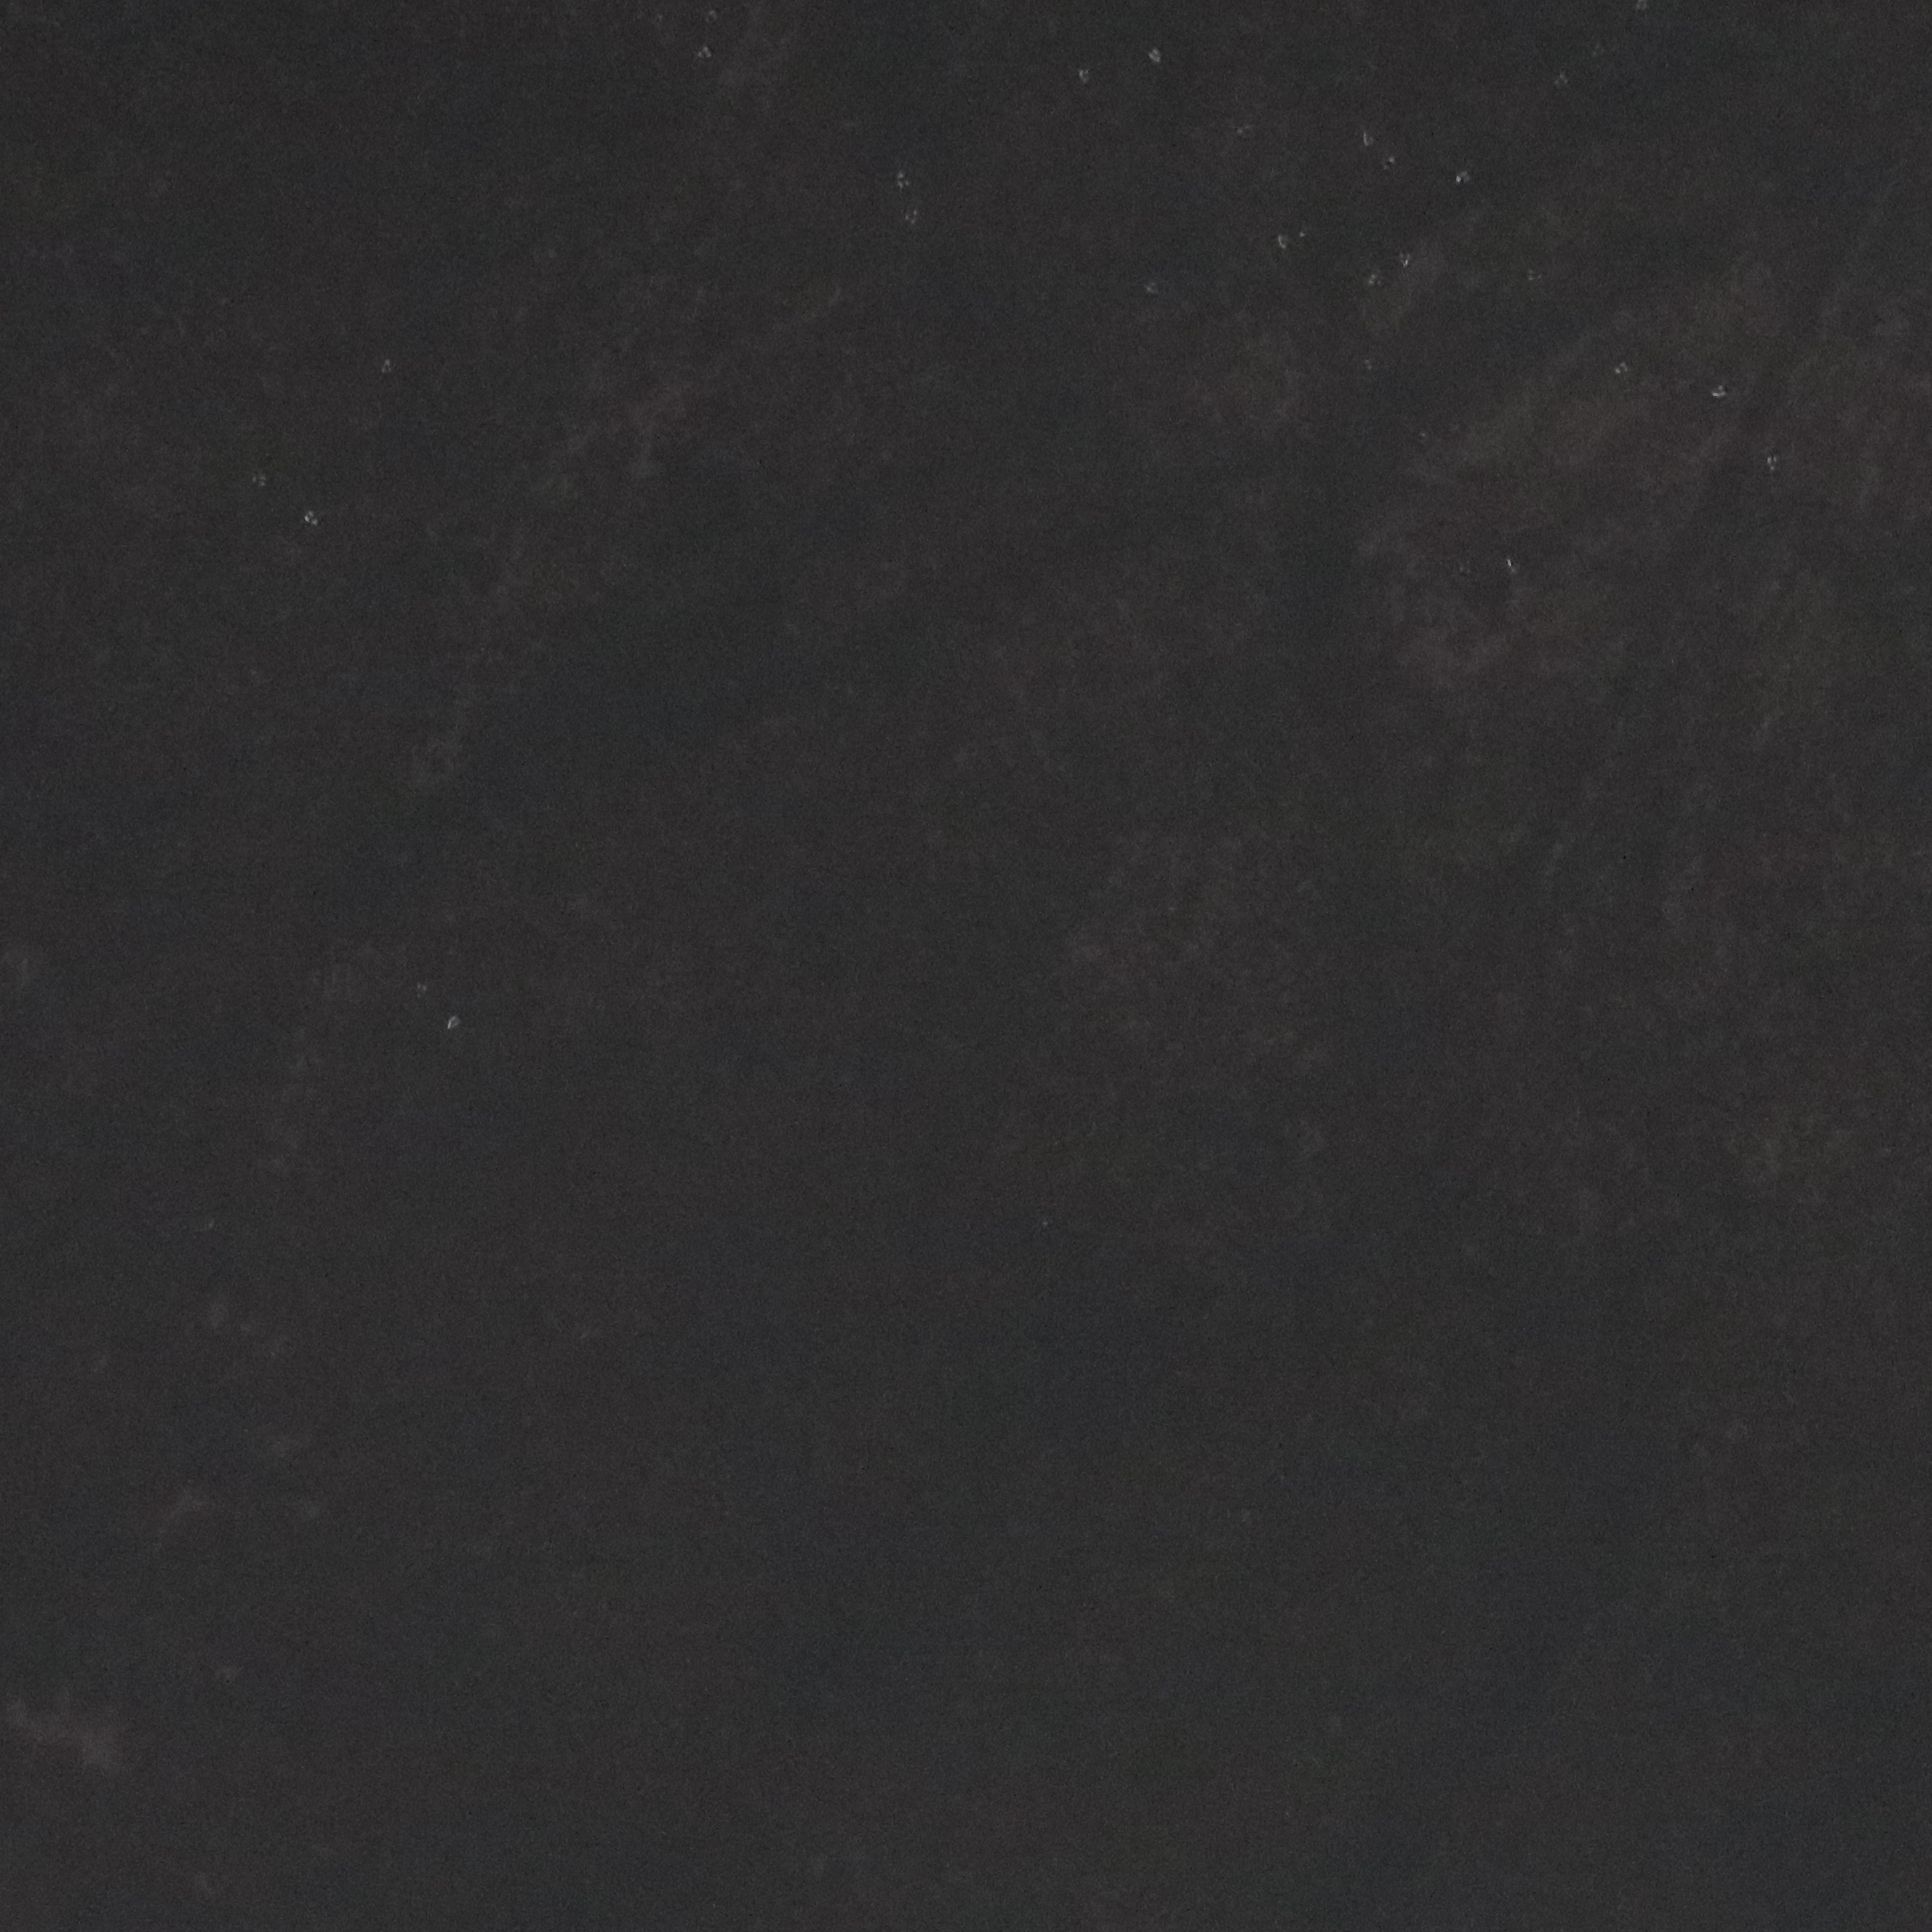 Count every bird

30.